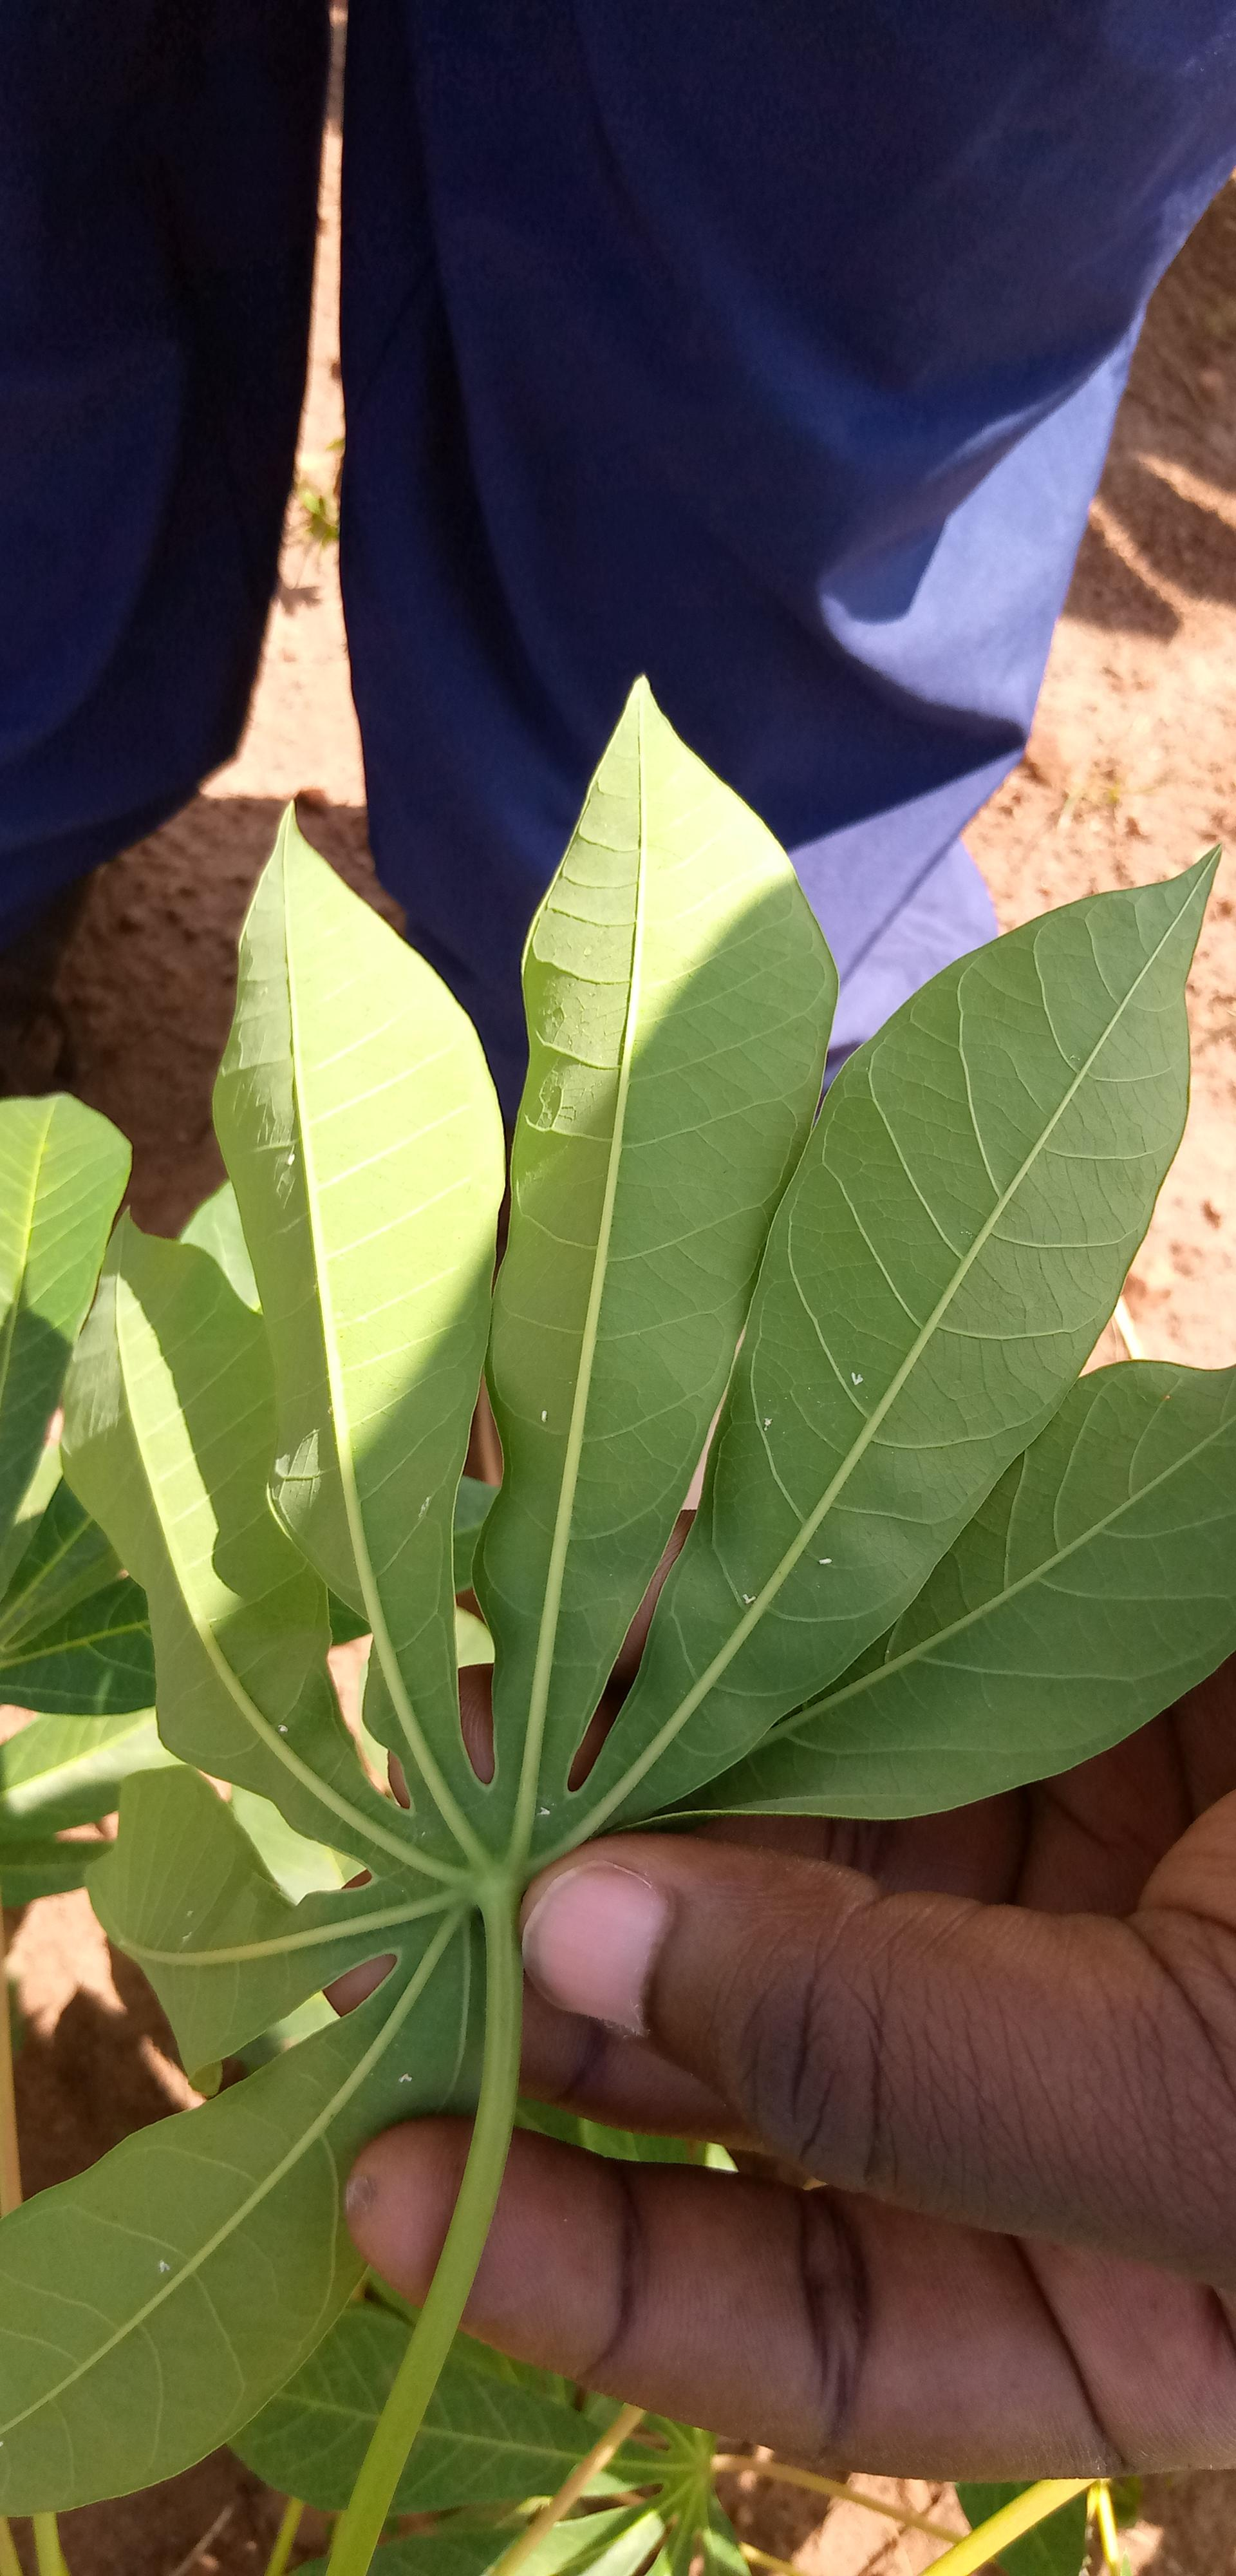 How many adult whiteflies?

8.